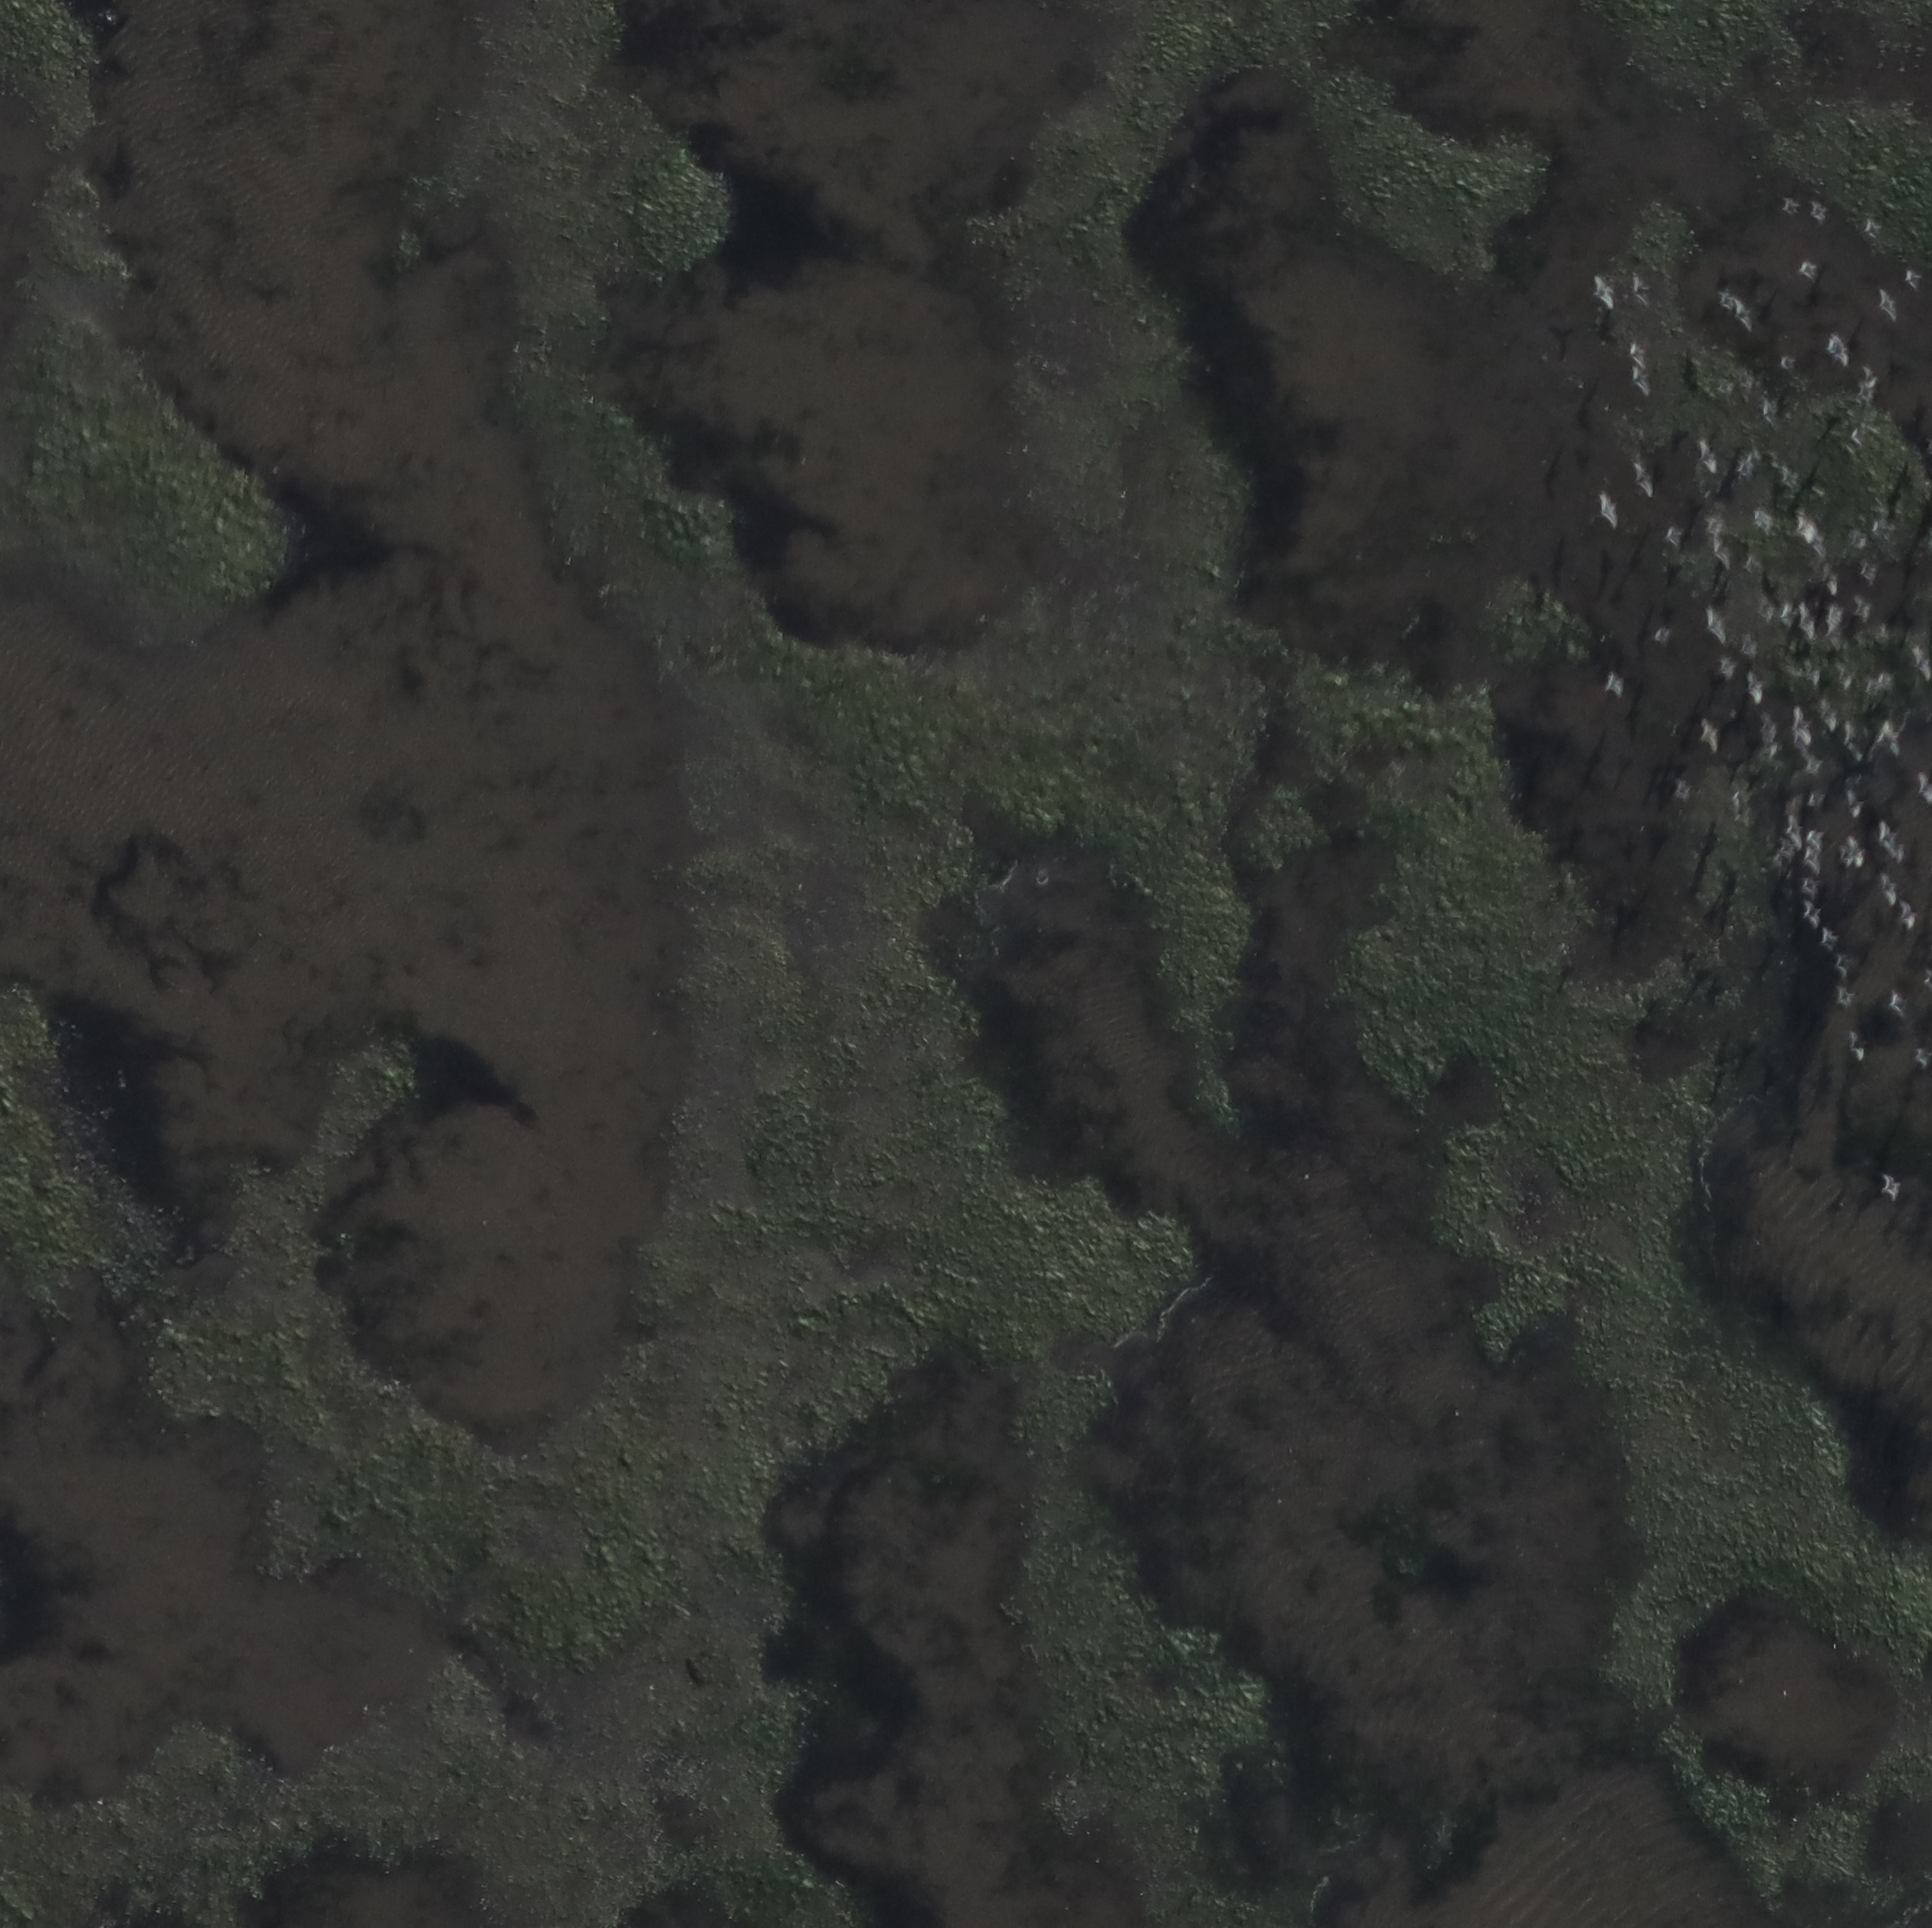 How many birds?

84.